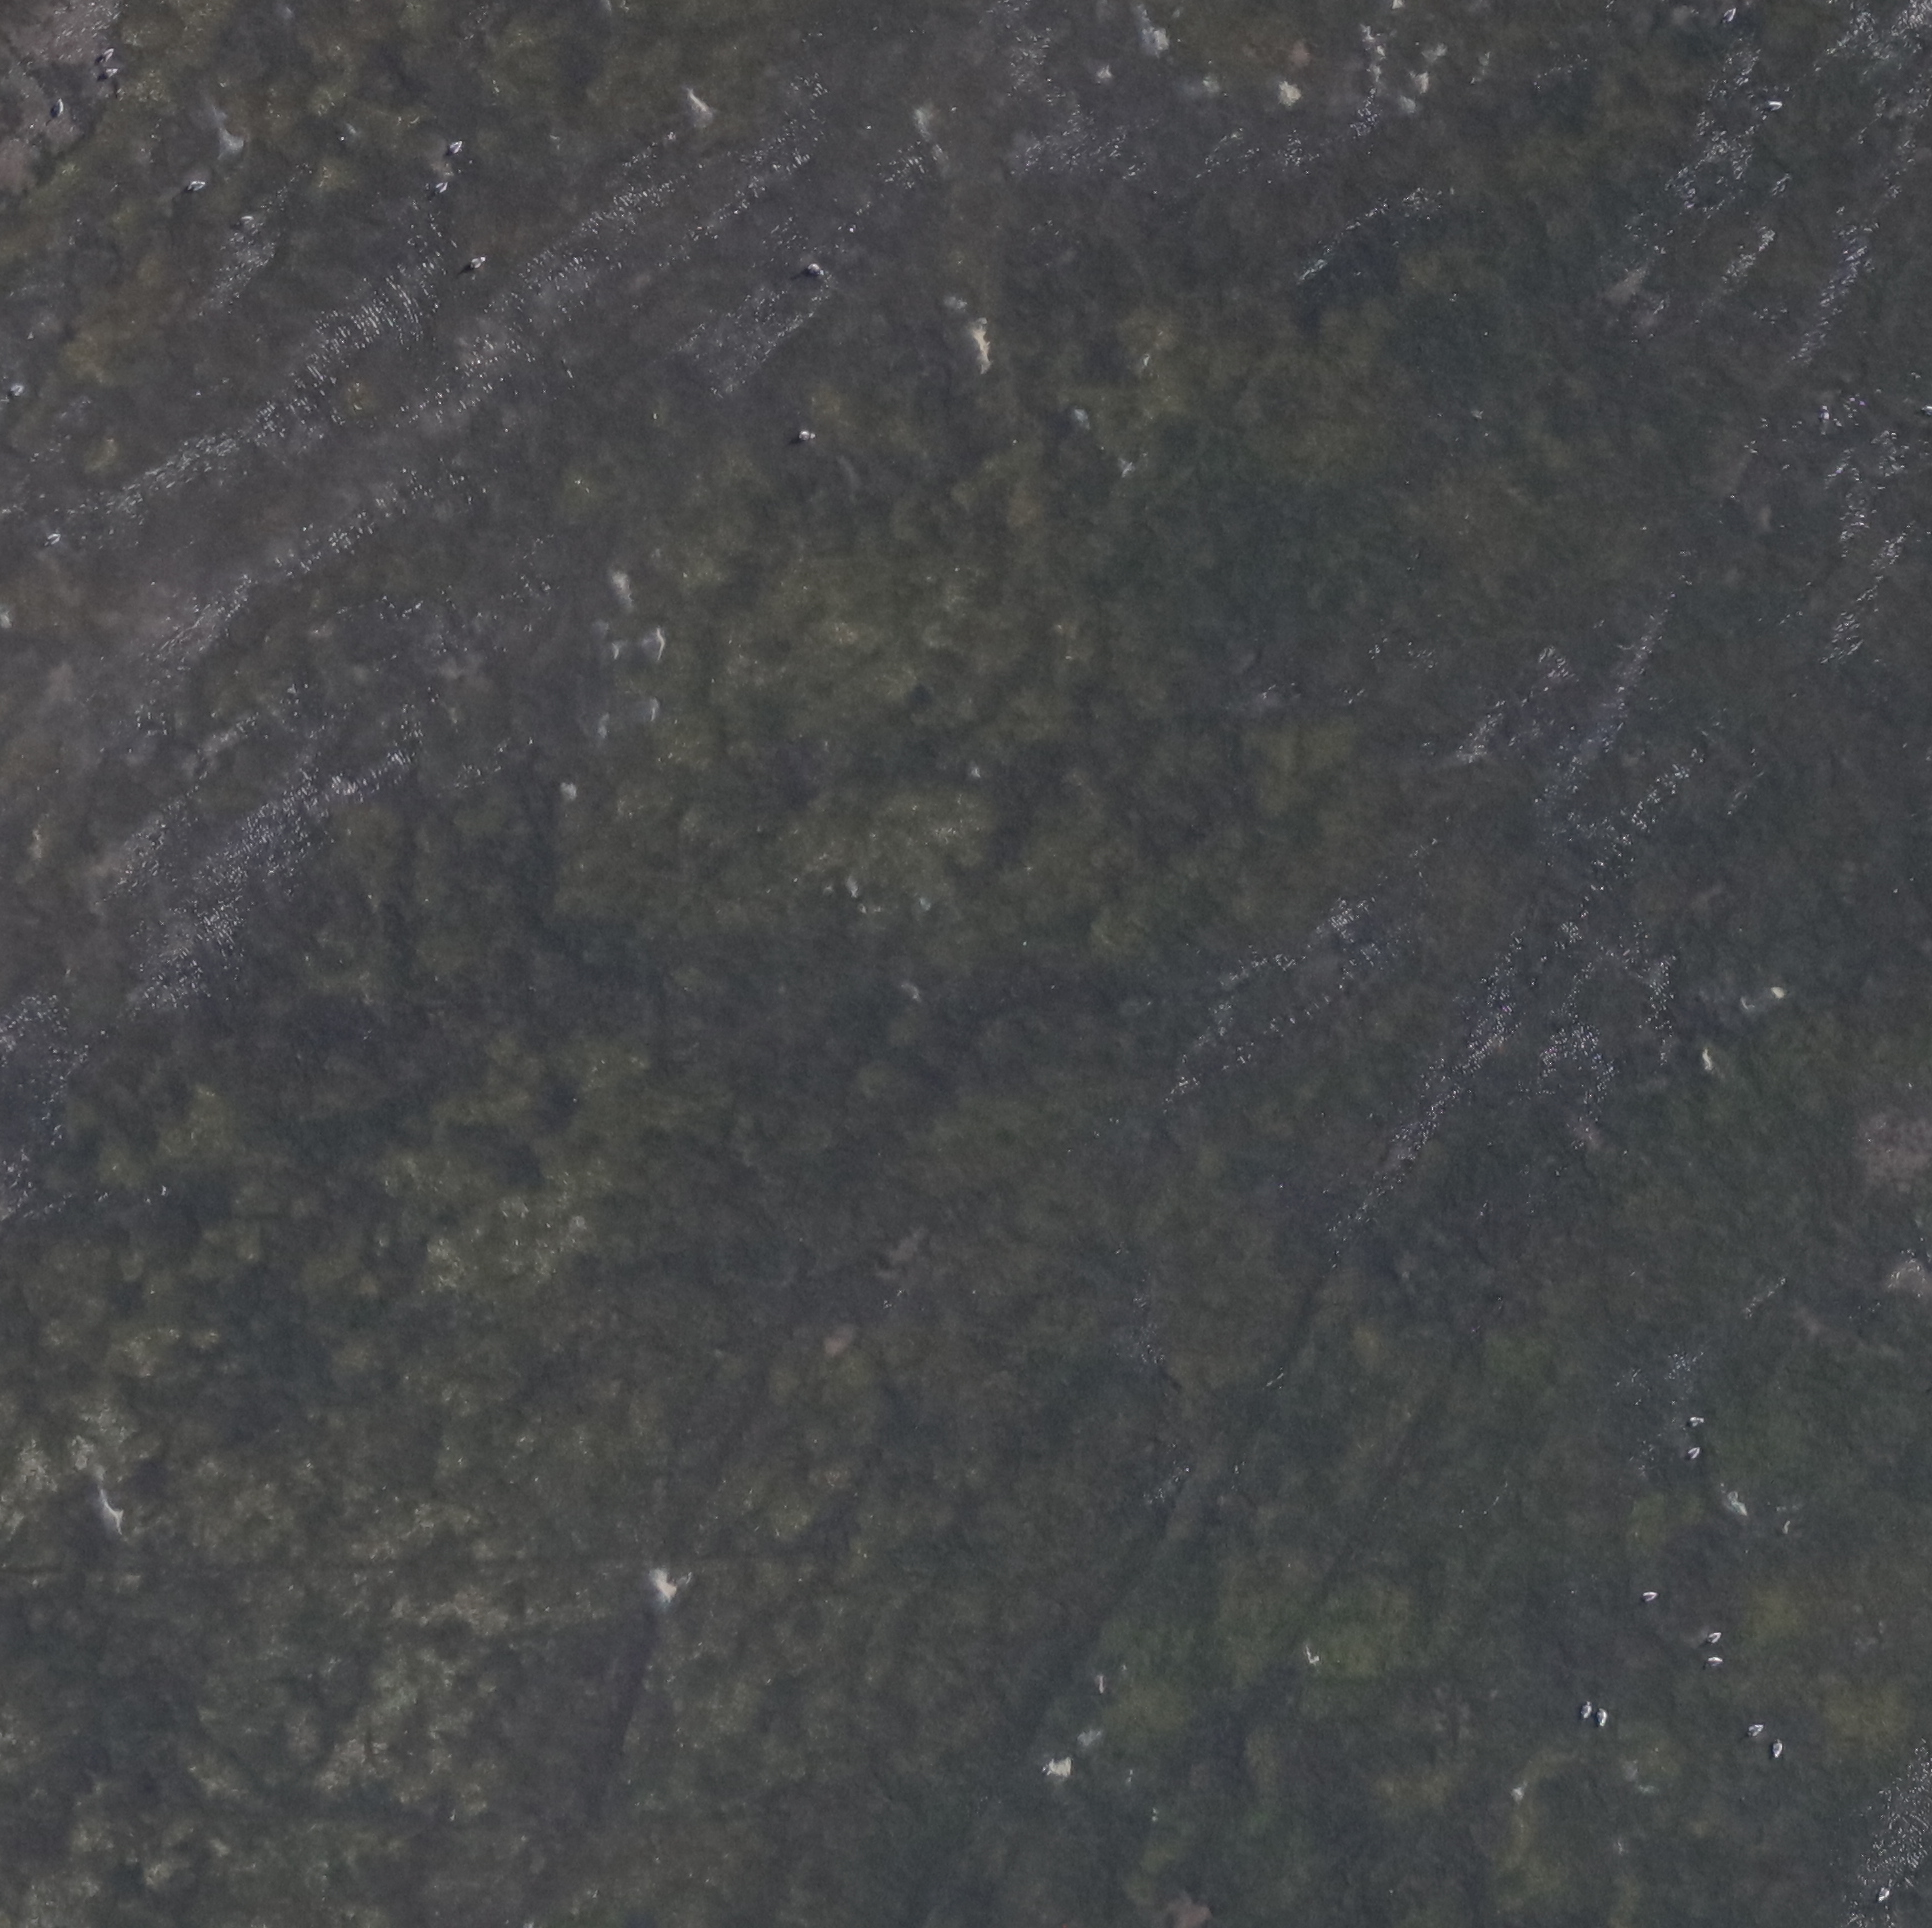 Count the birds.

25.